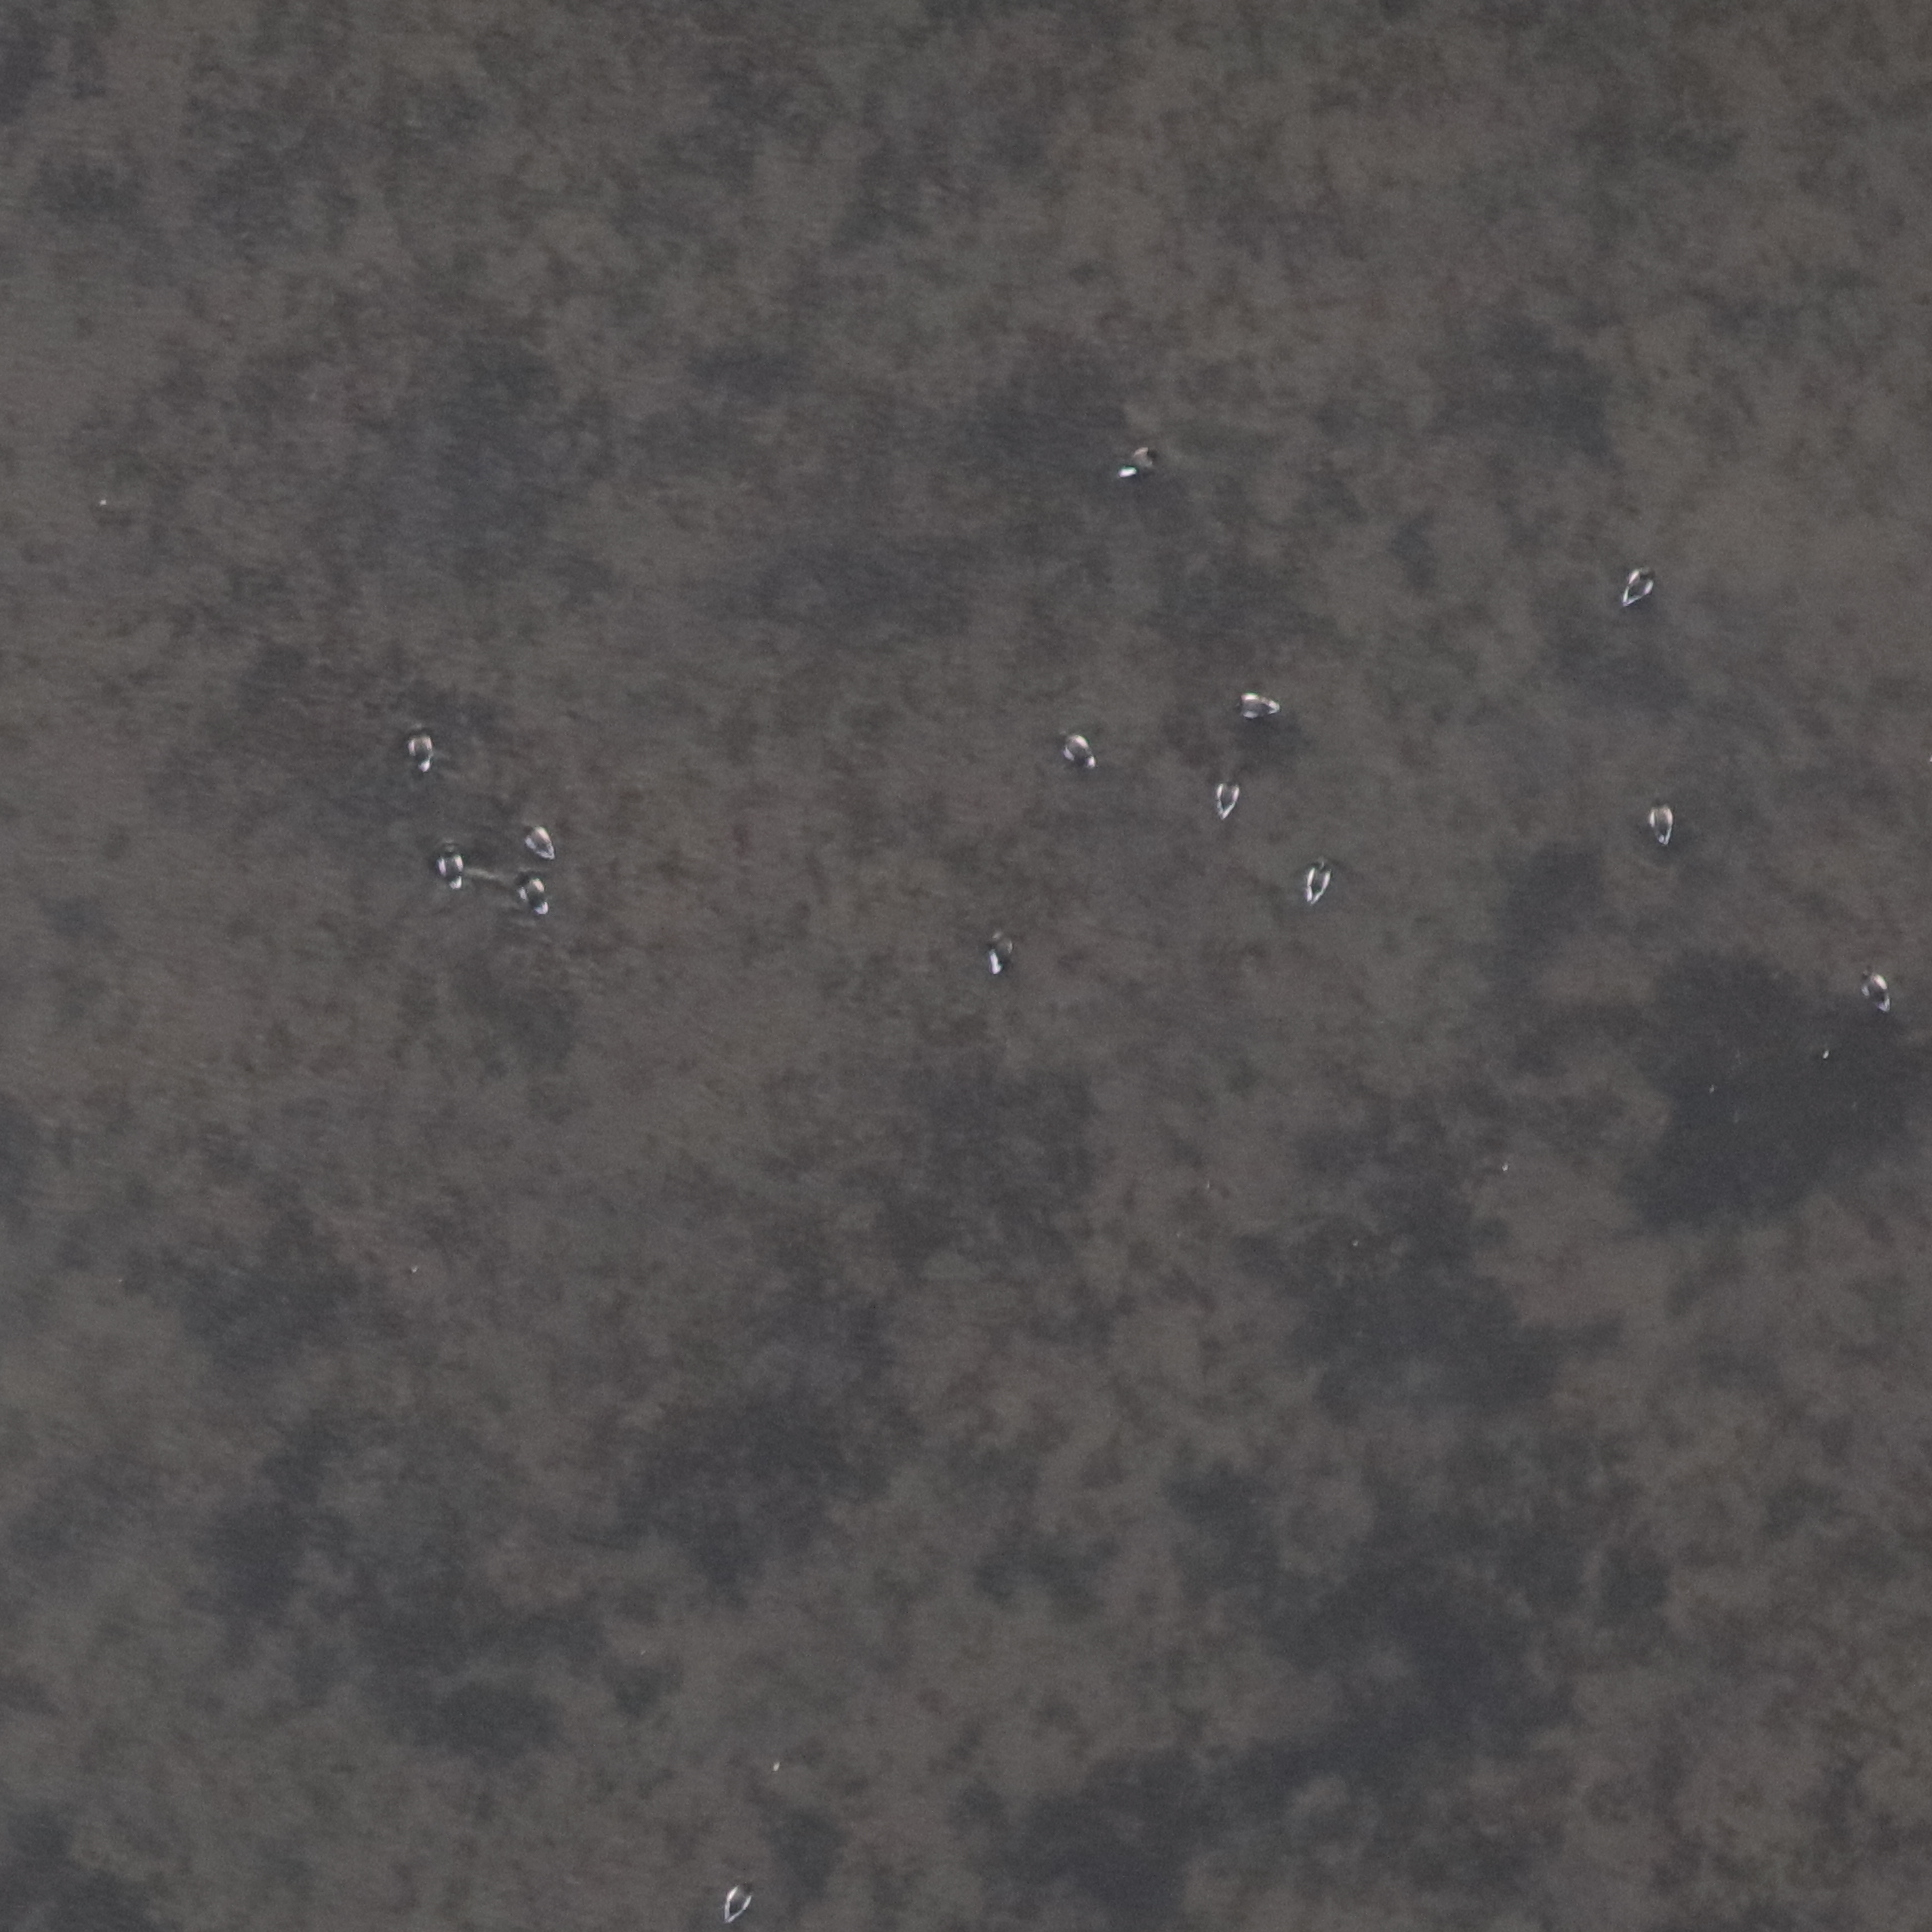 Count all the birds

14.